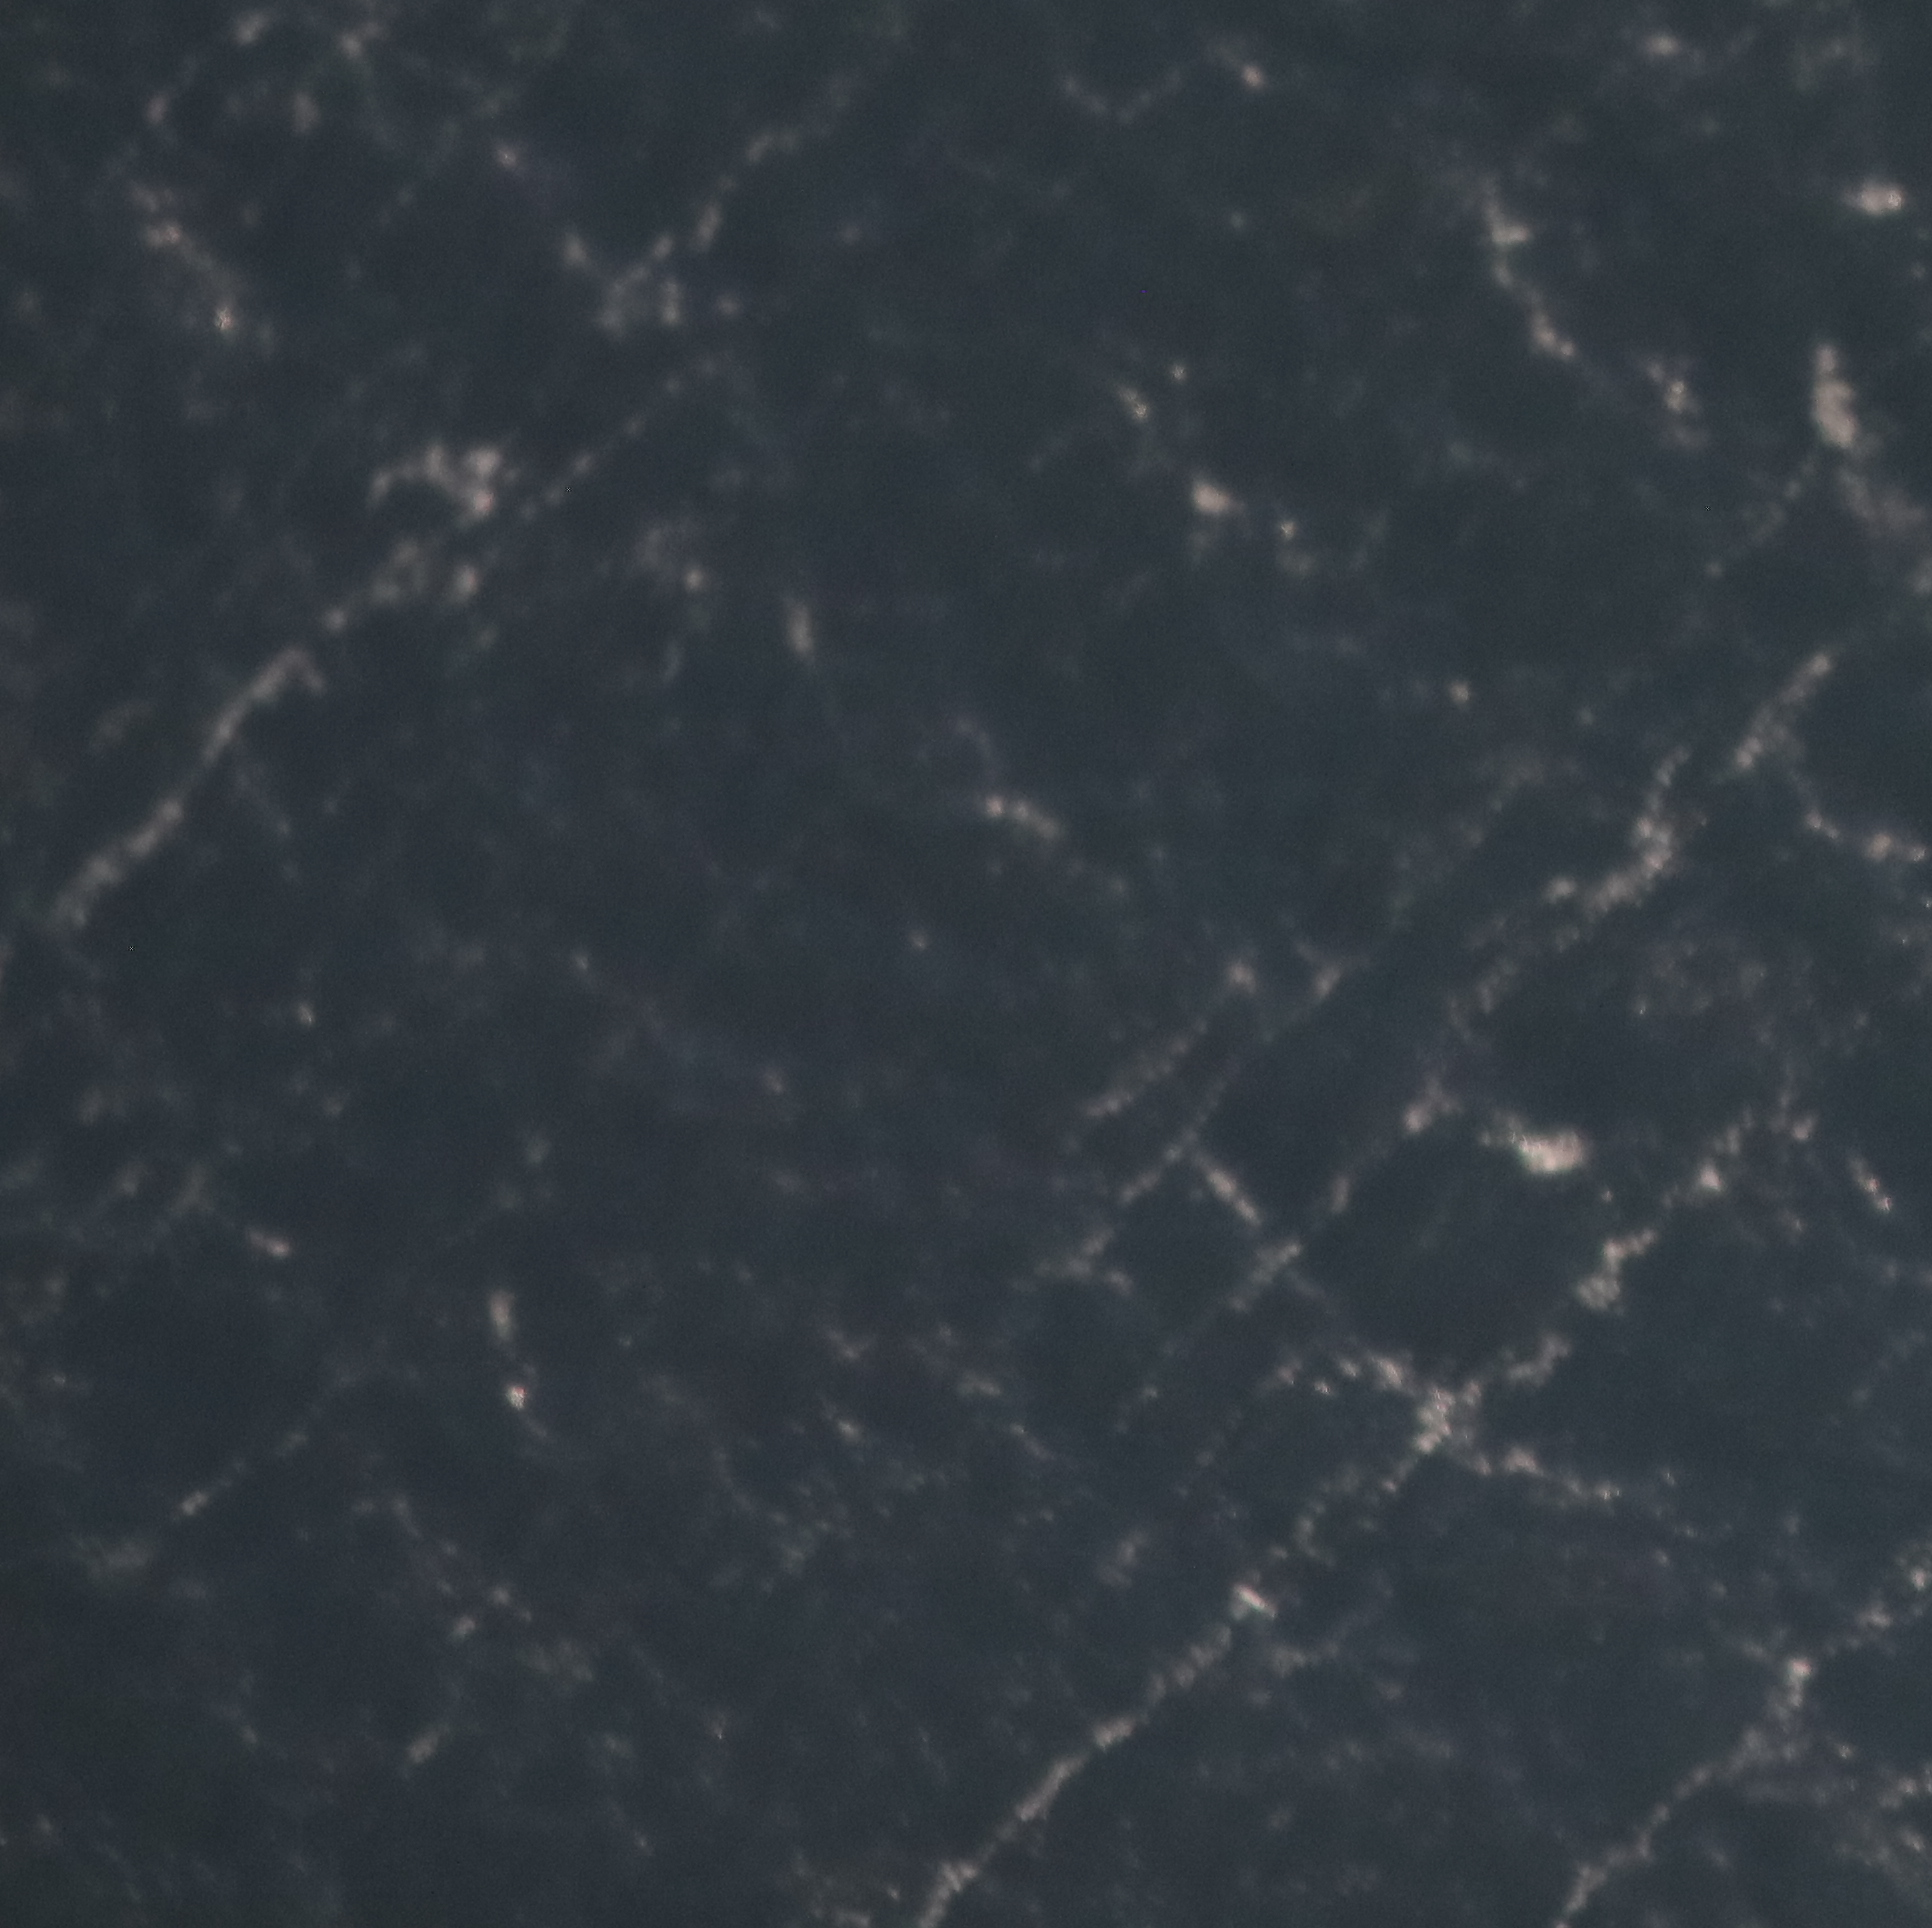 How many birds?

0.